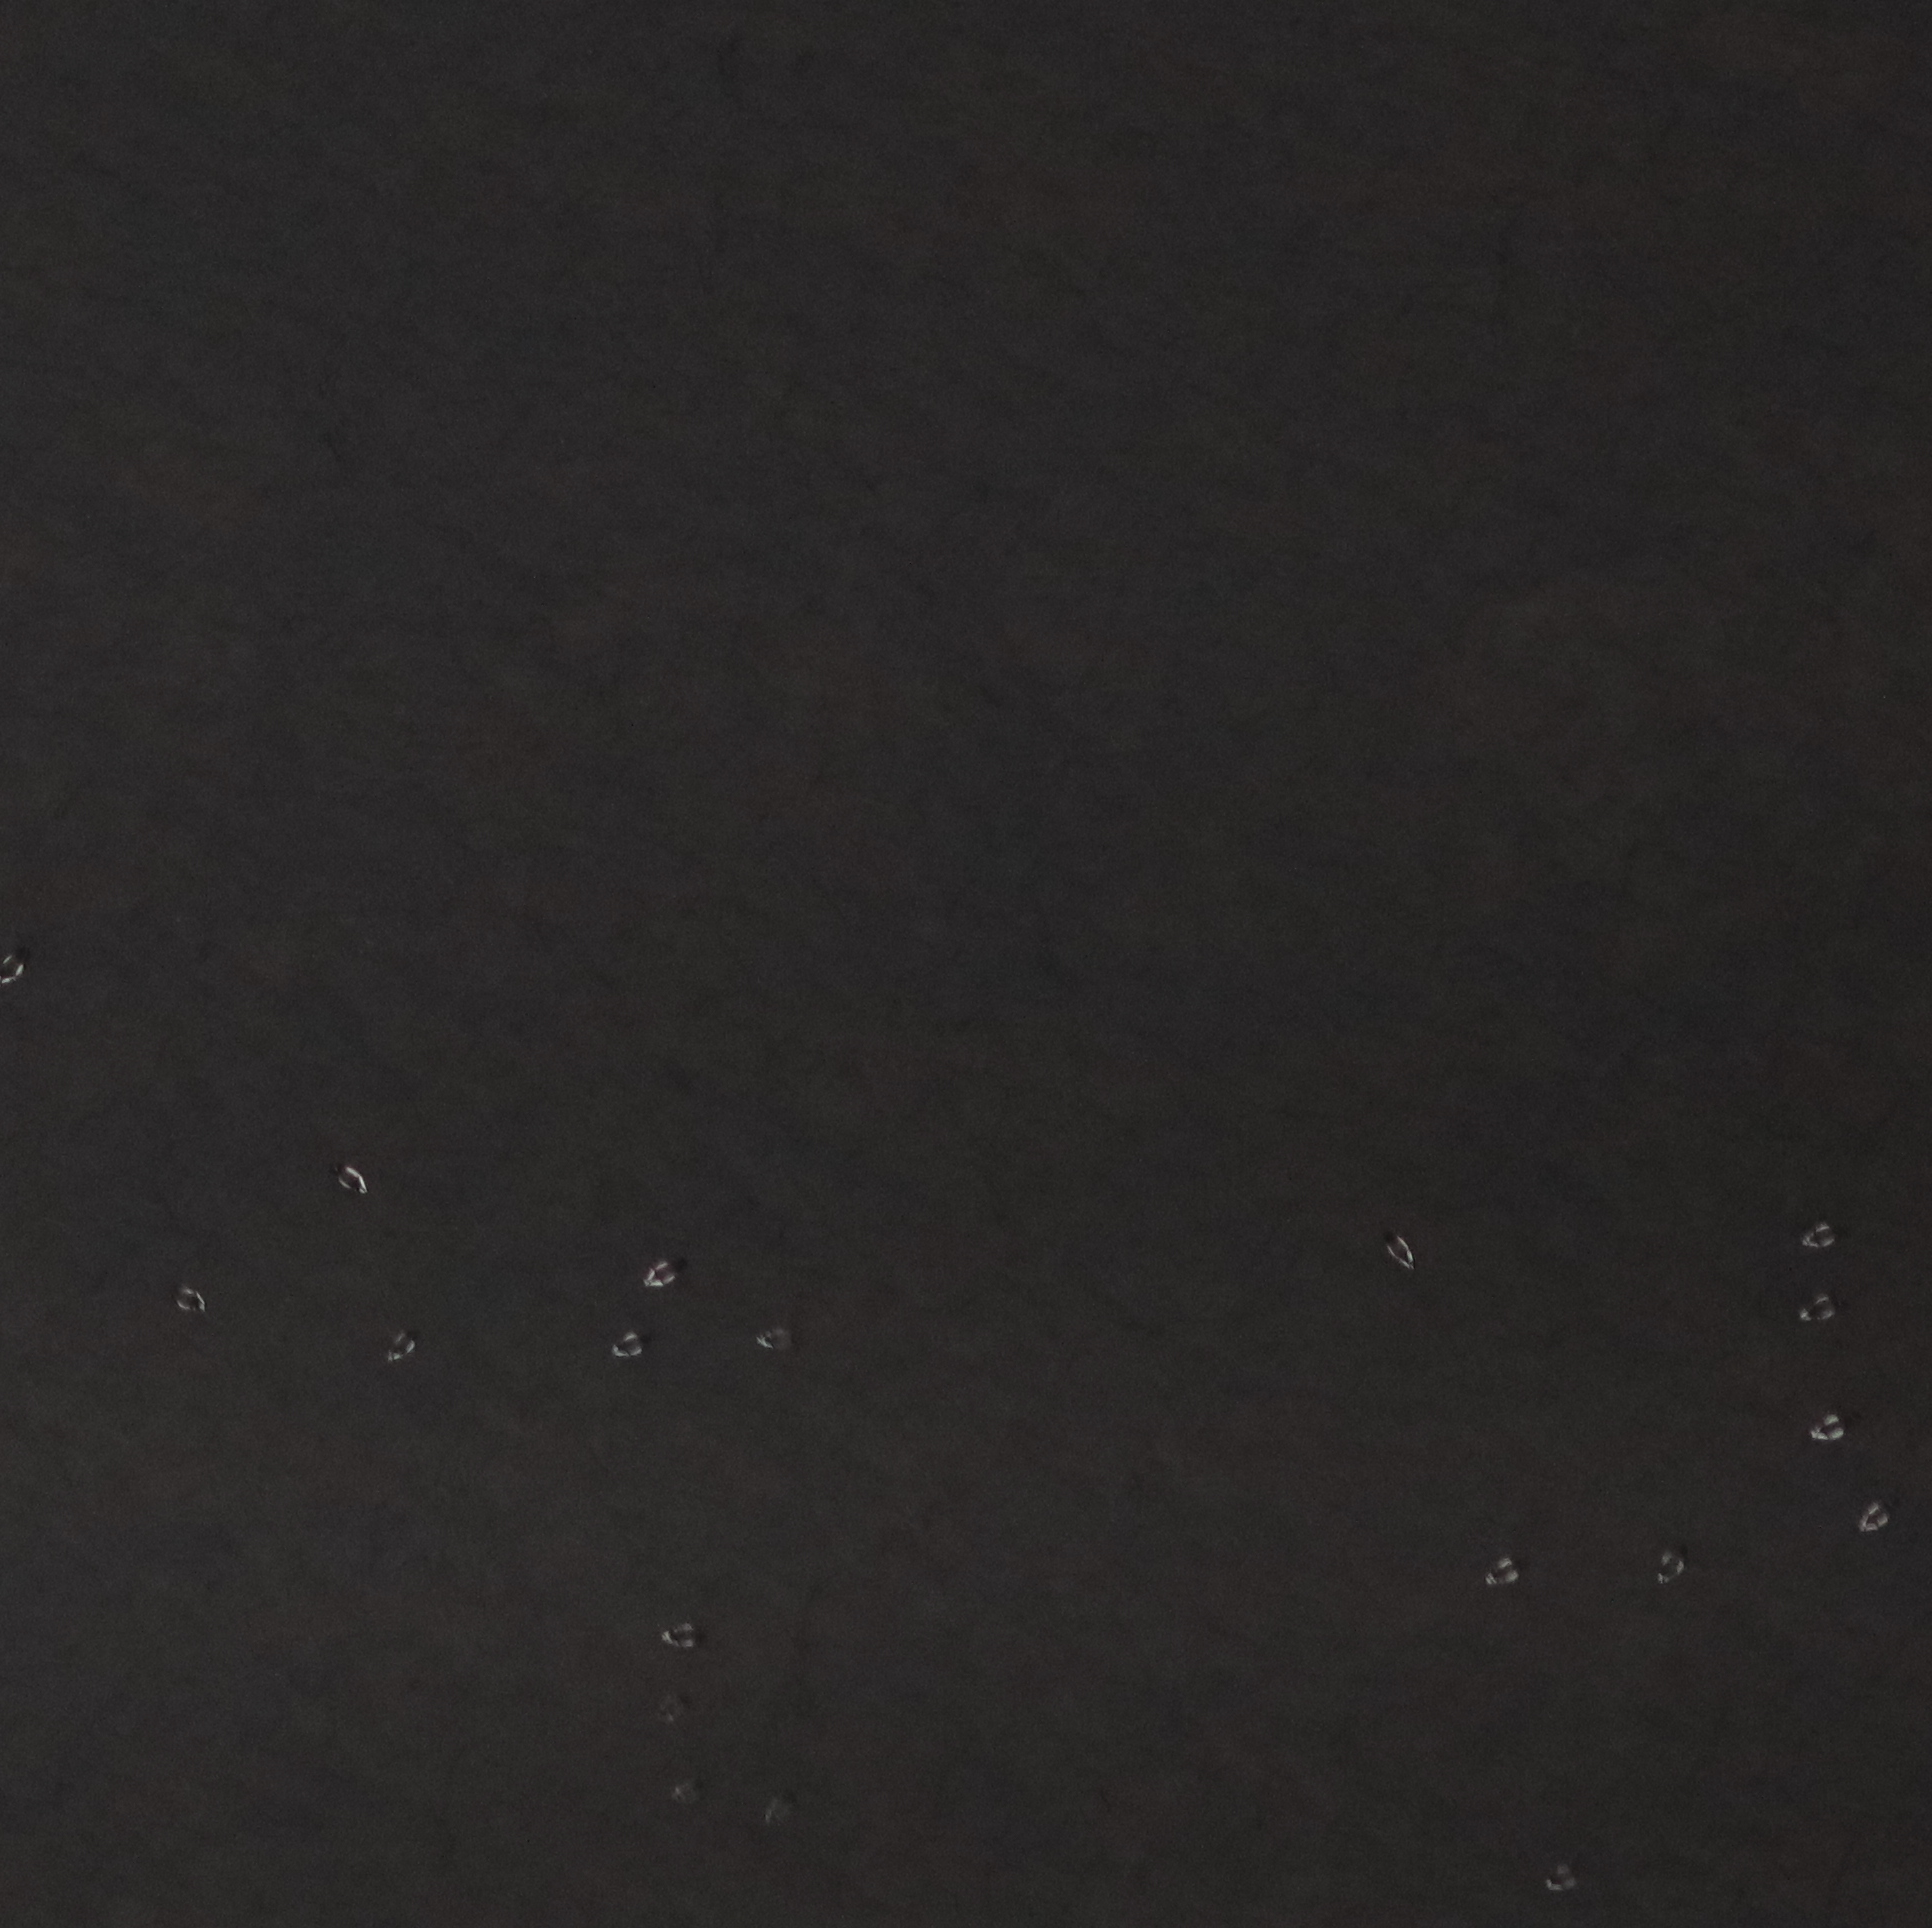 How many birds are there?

19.